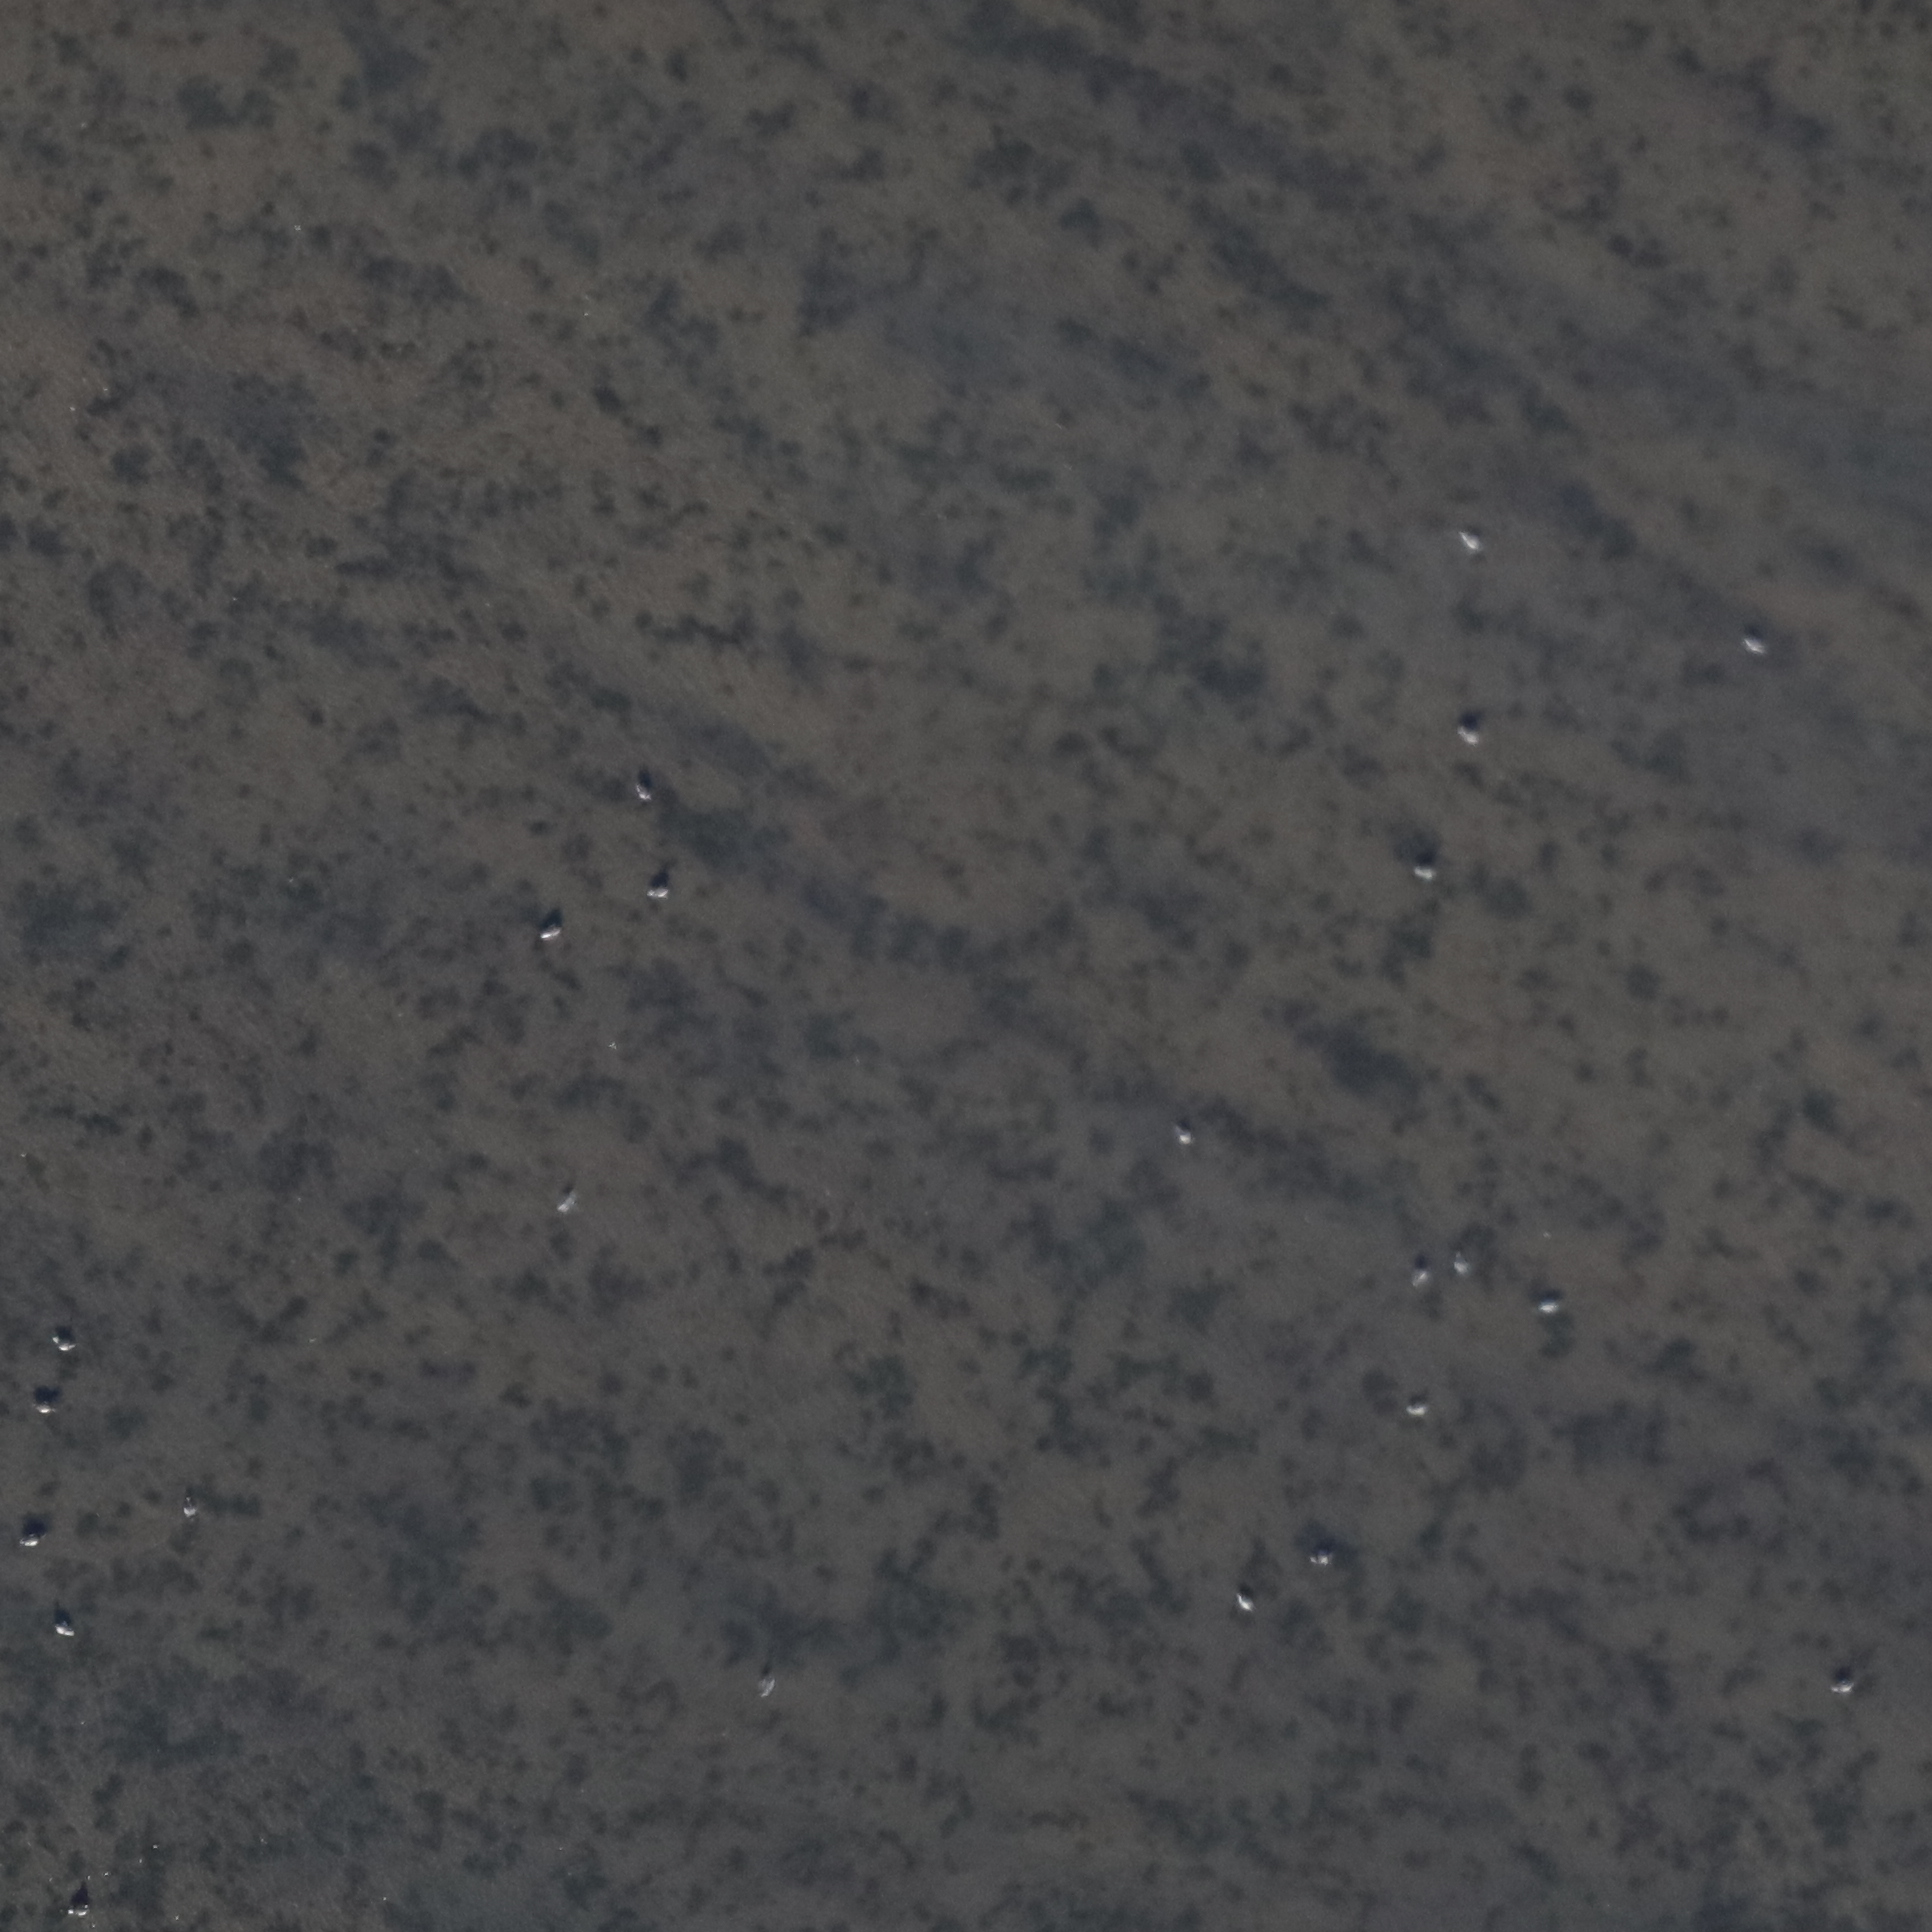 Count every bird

23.